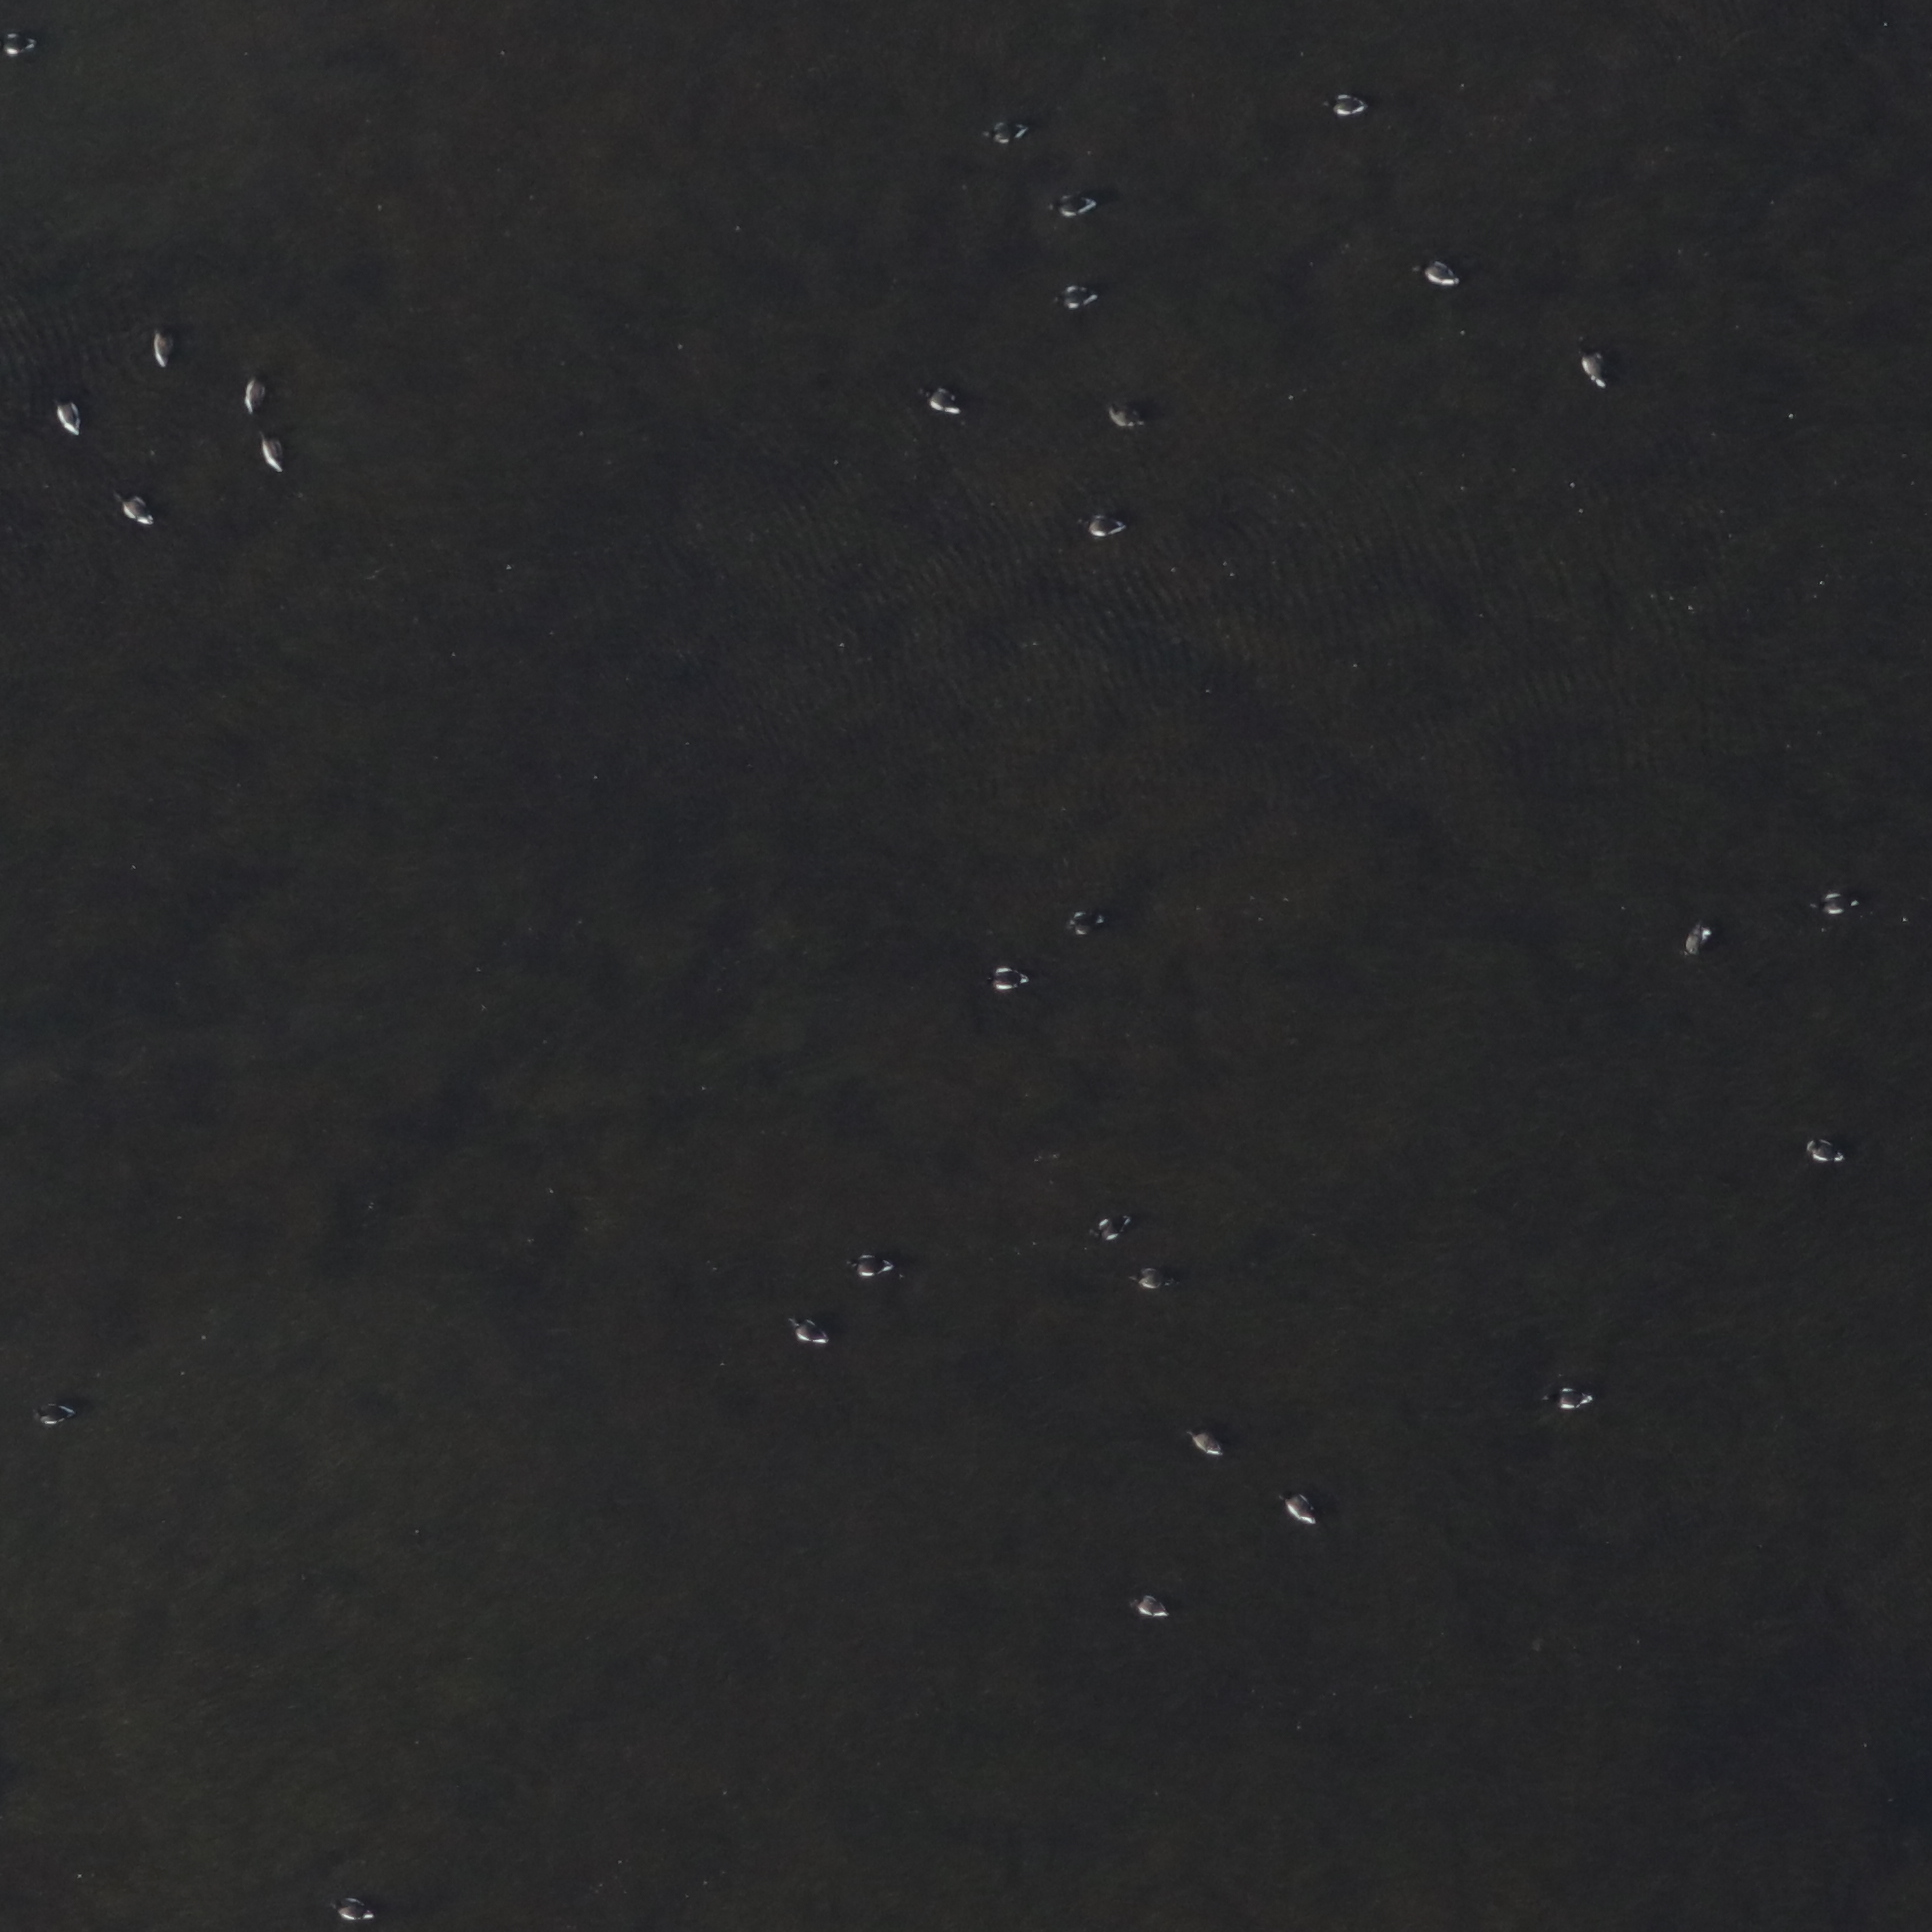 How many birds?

30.